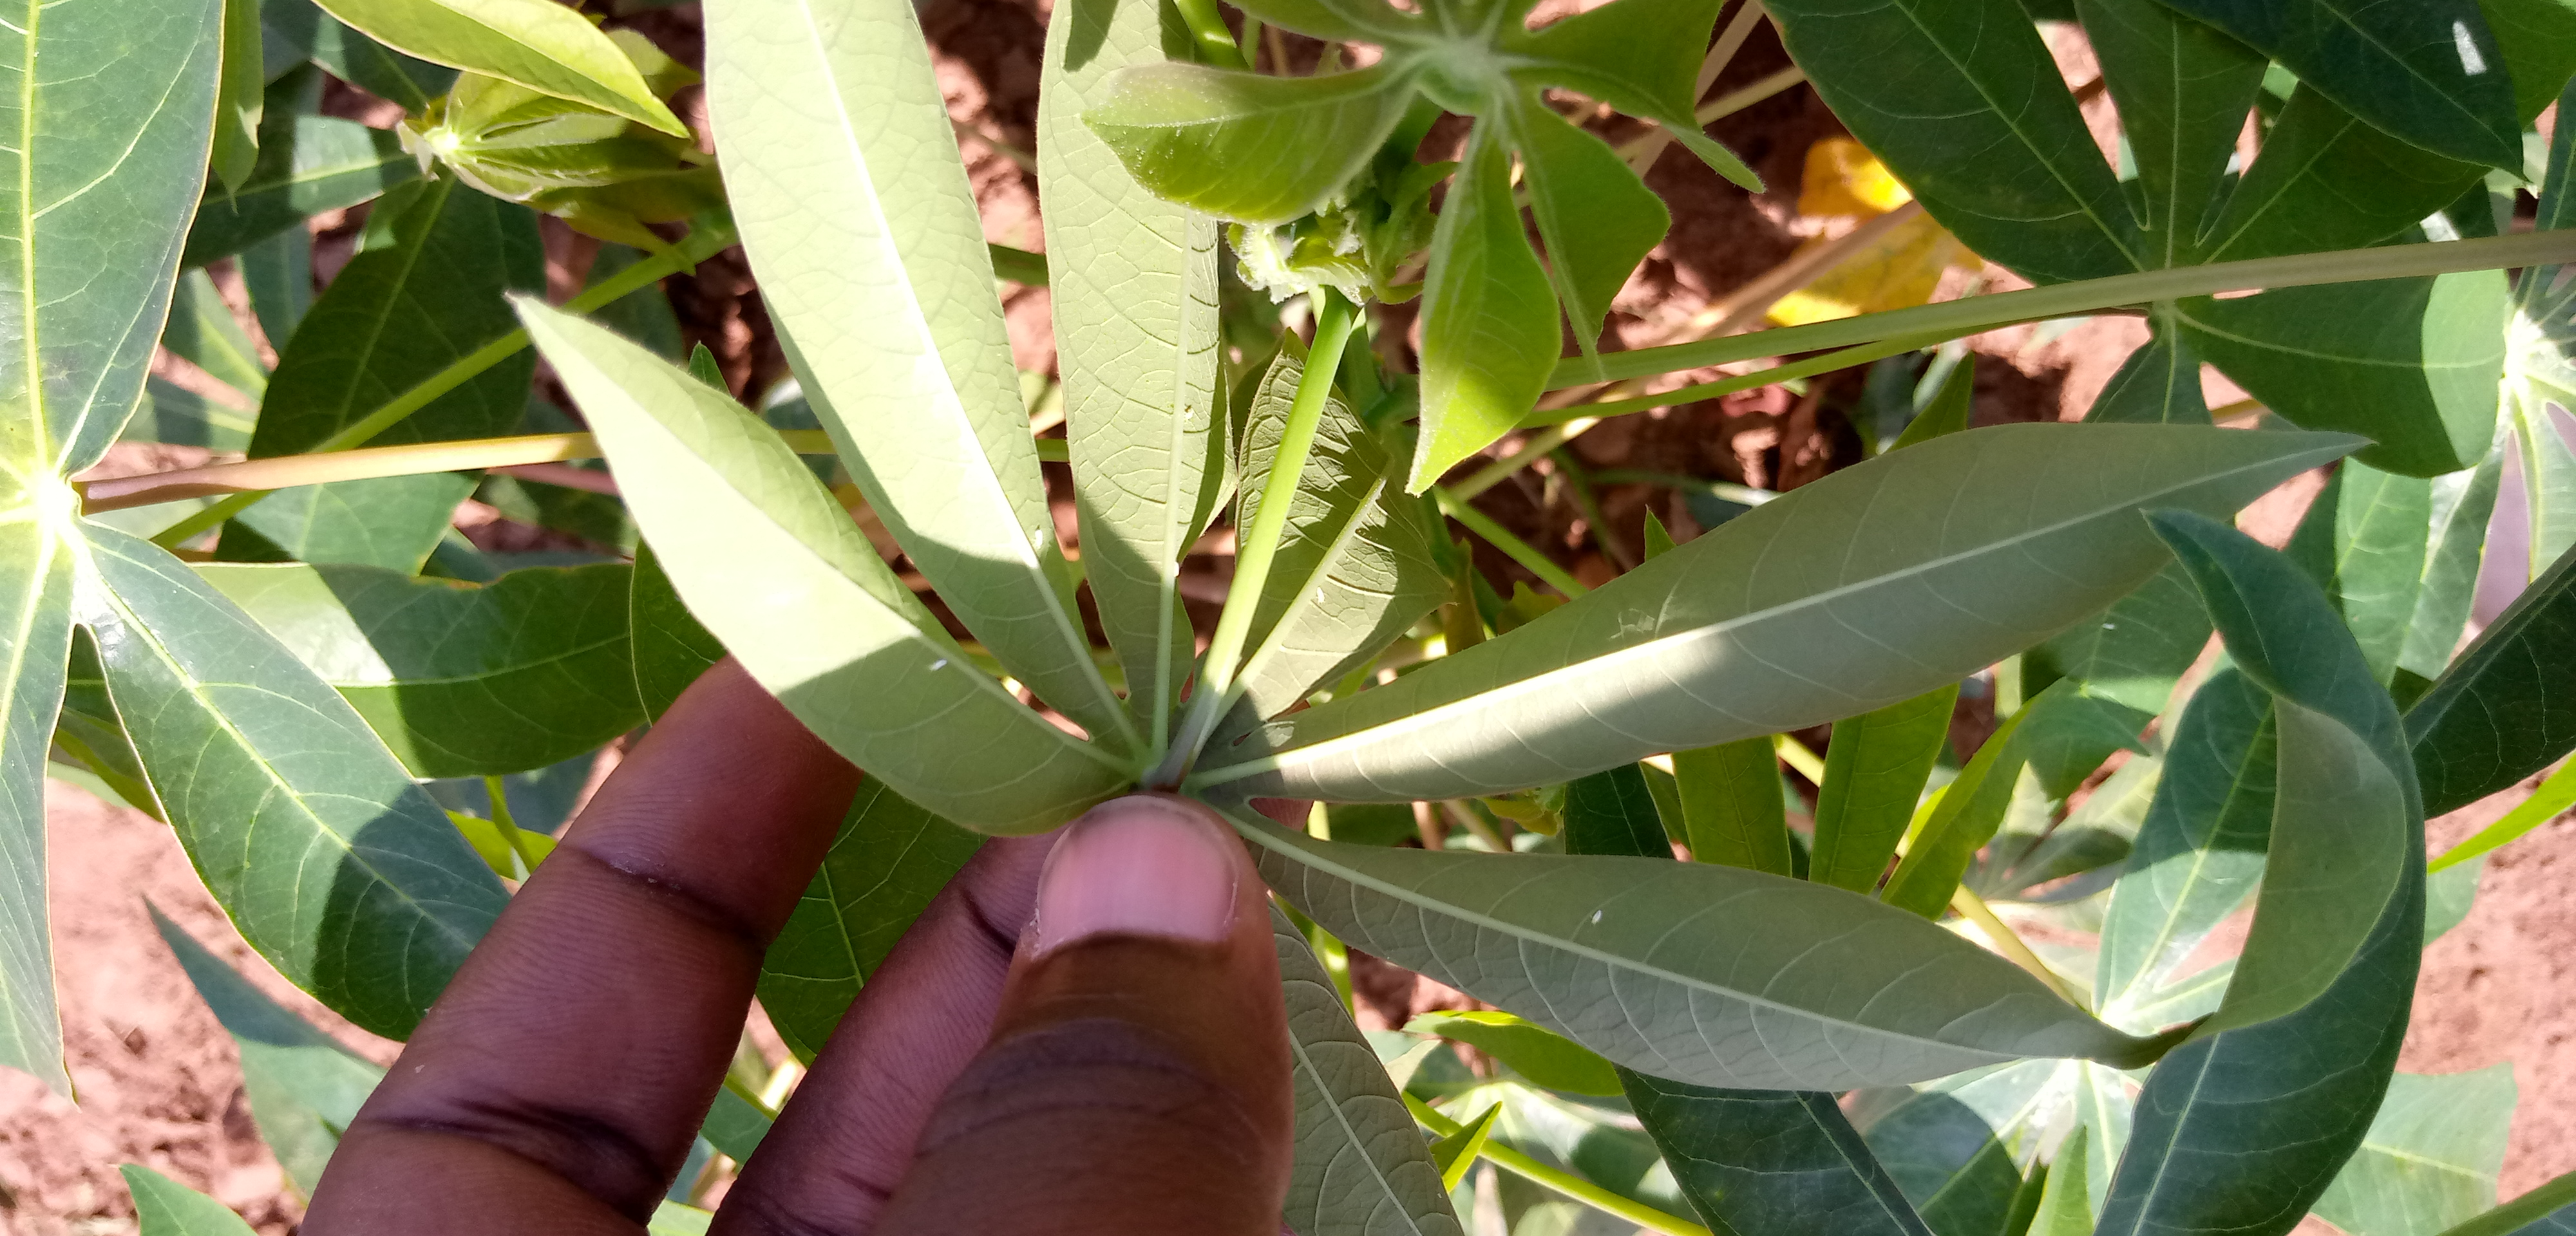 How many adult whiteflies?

5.